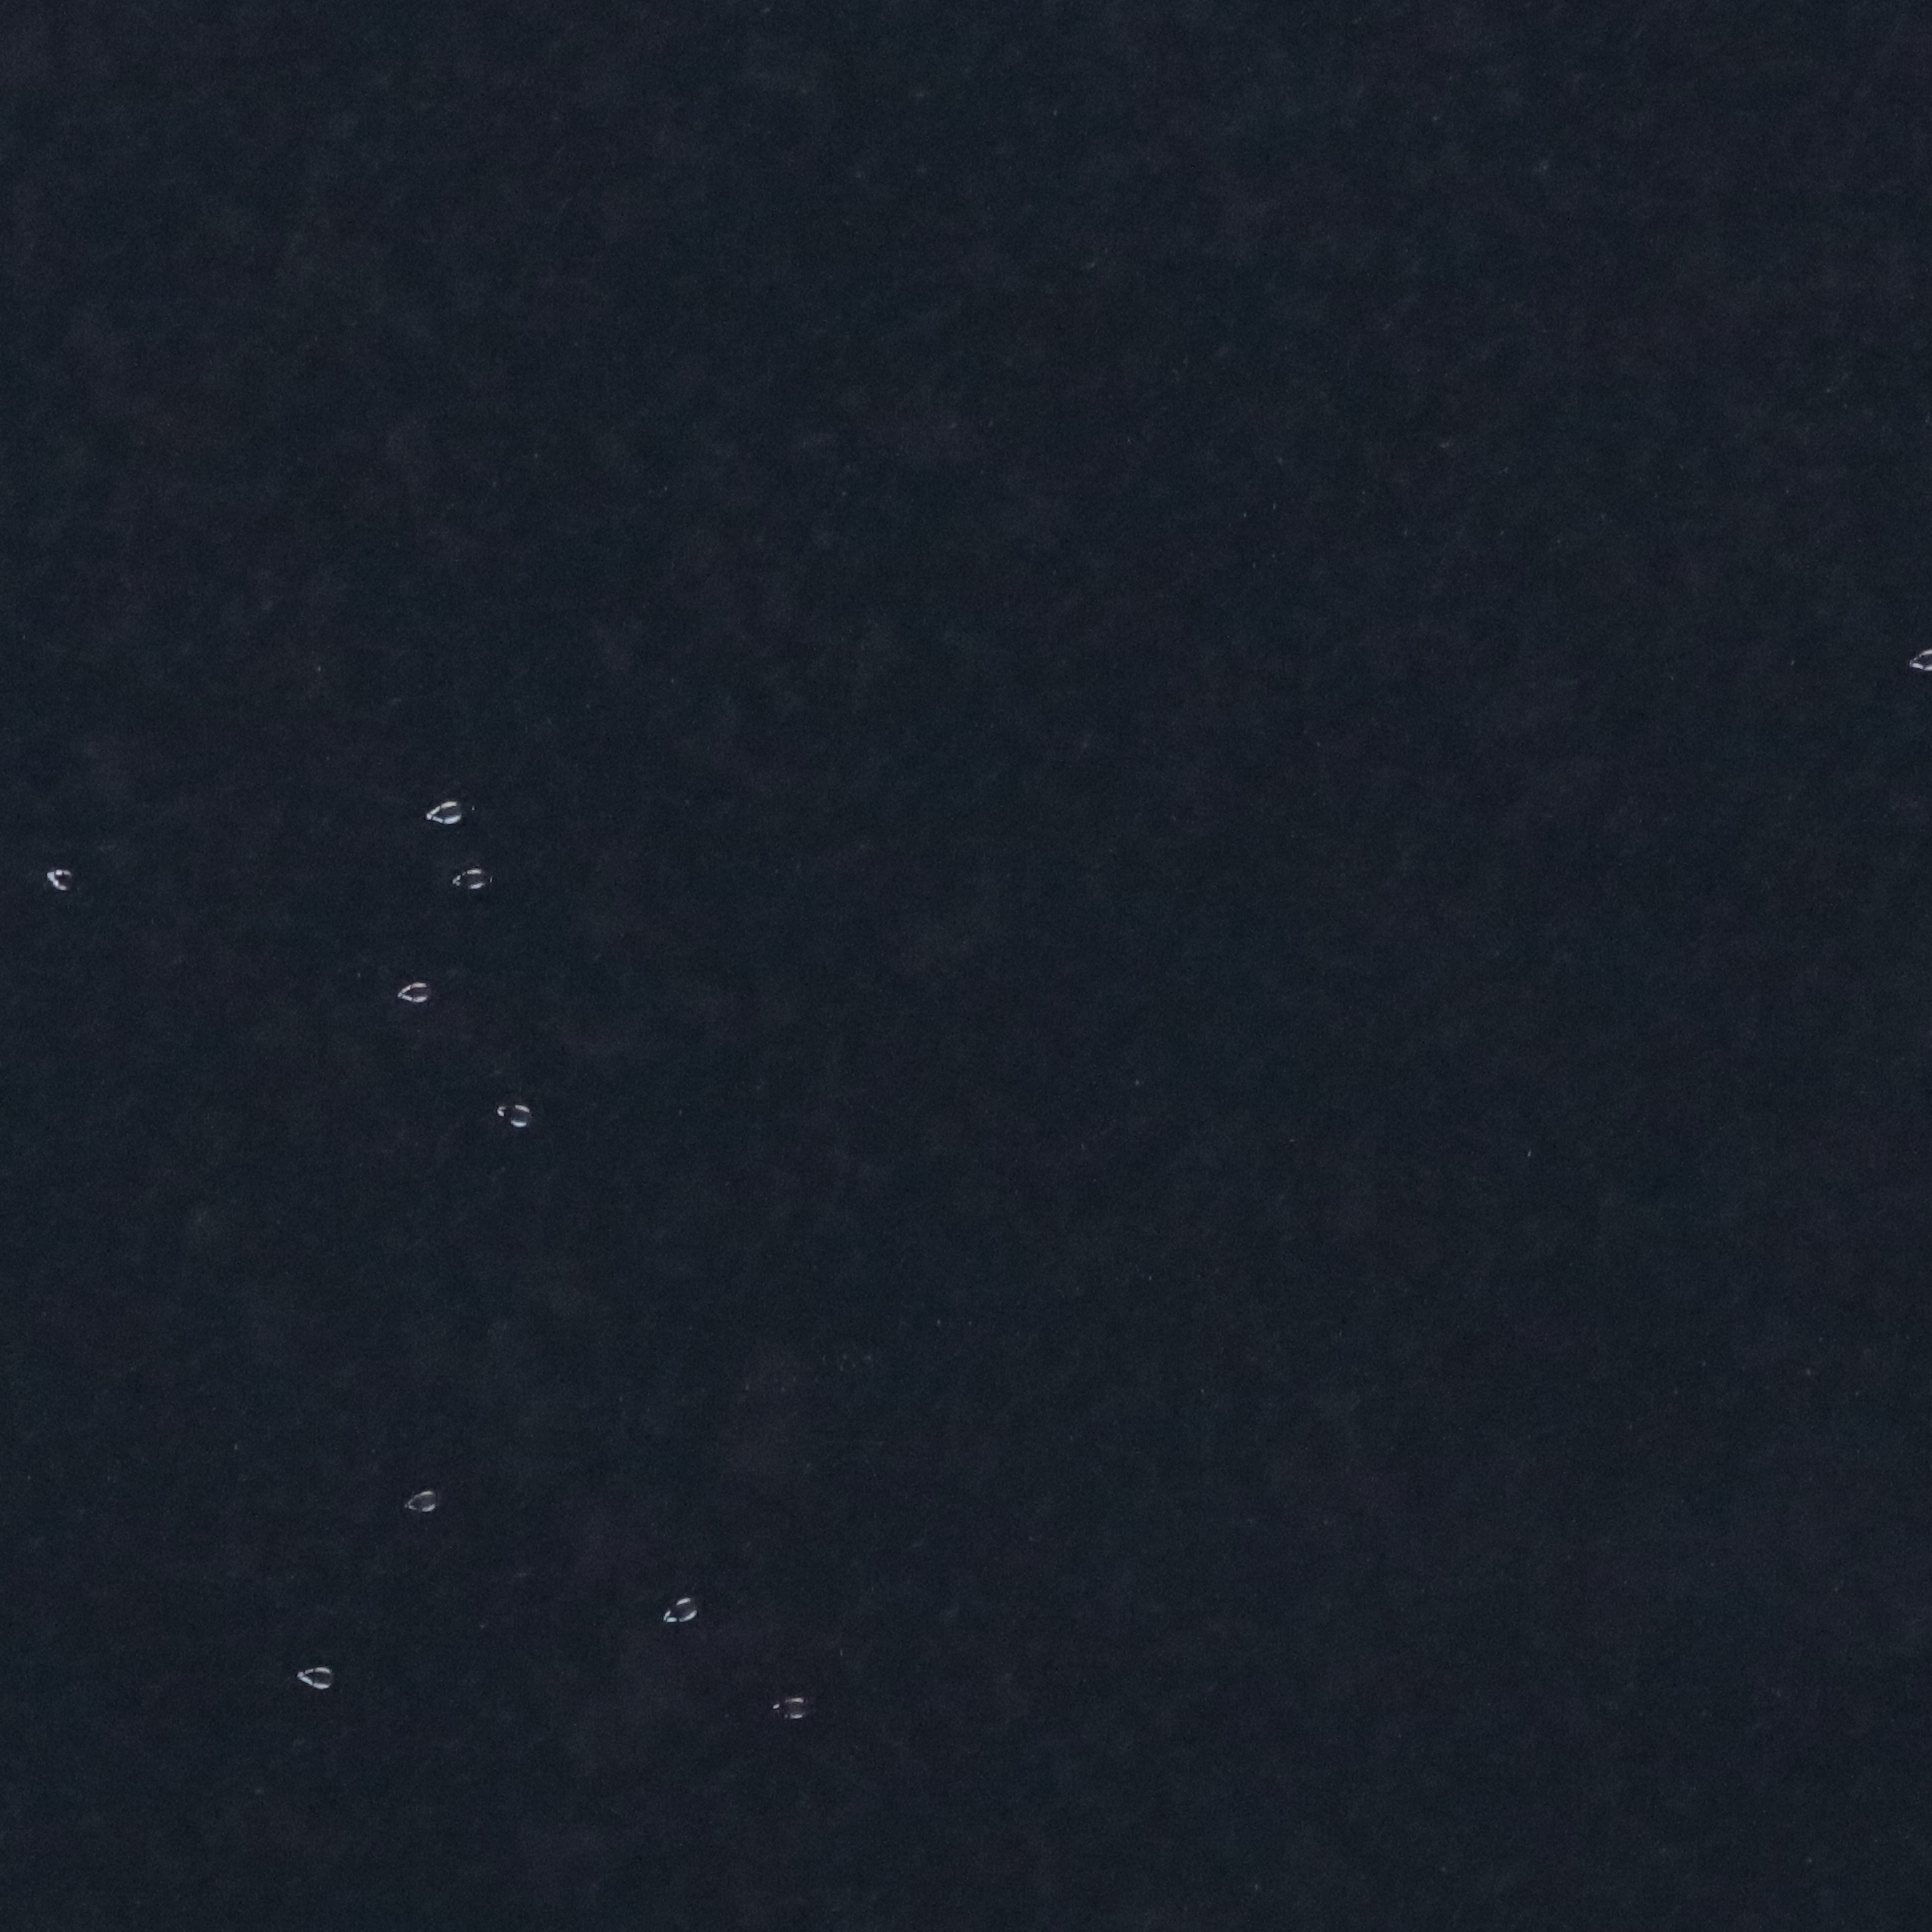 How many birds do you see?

10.